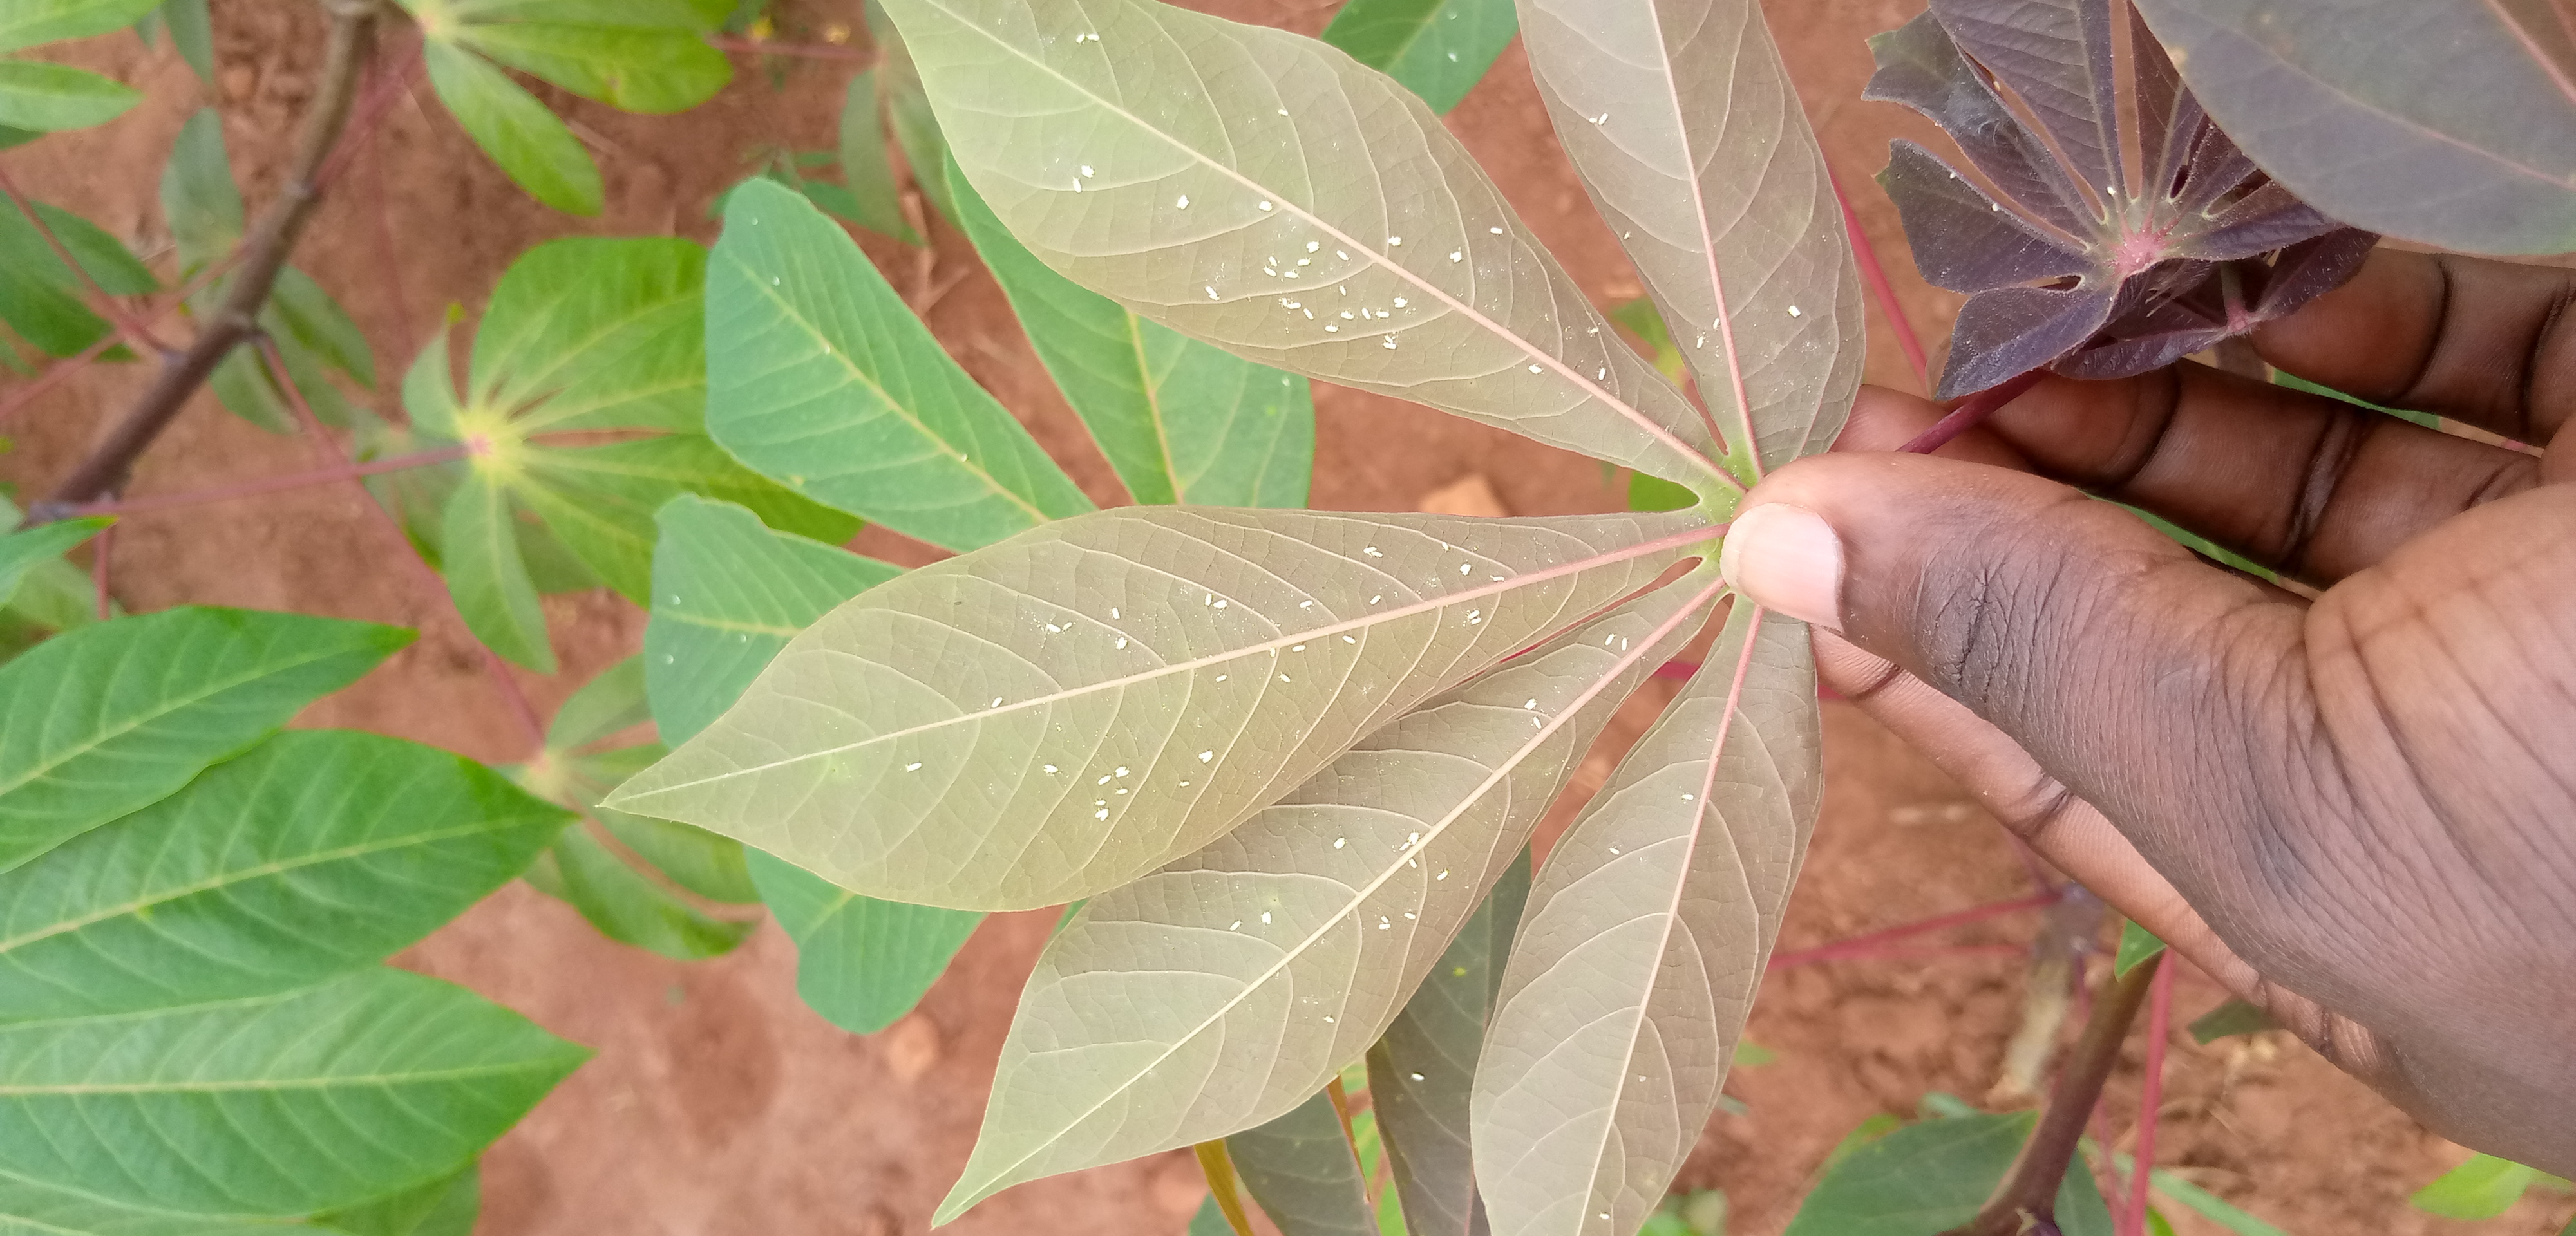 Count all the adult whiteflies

99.